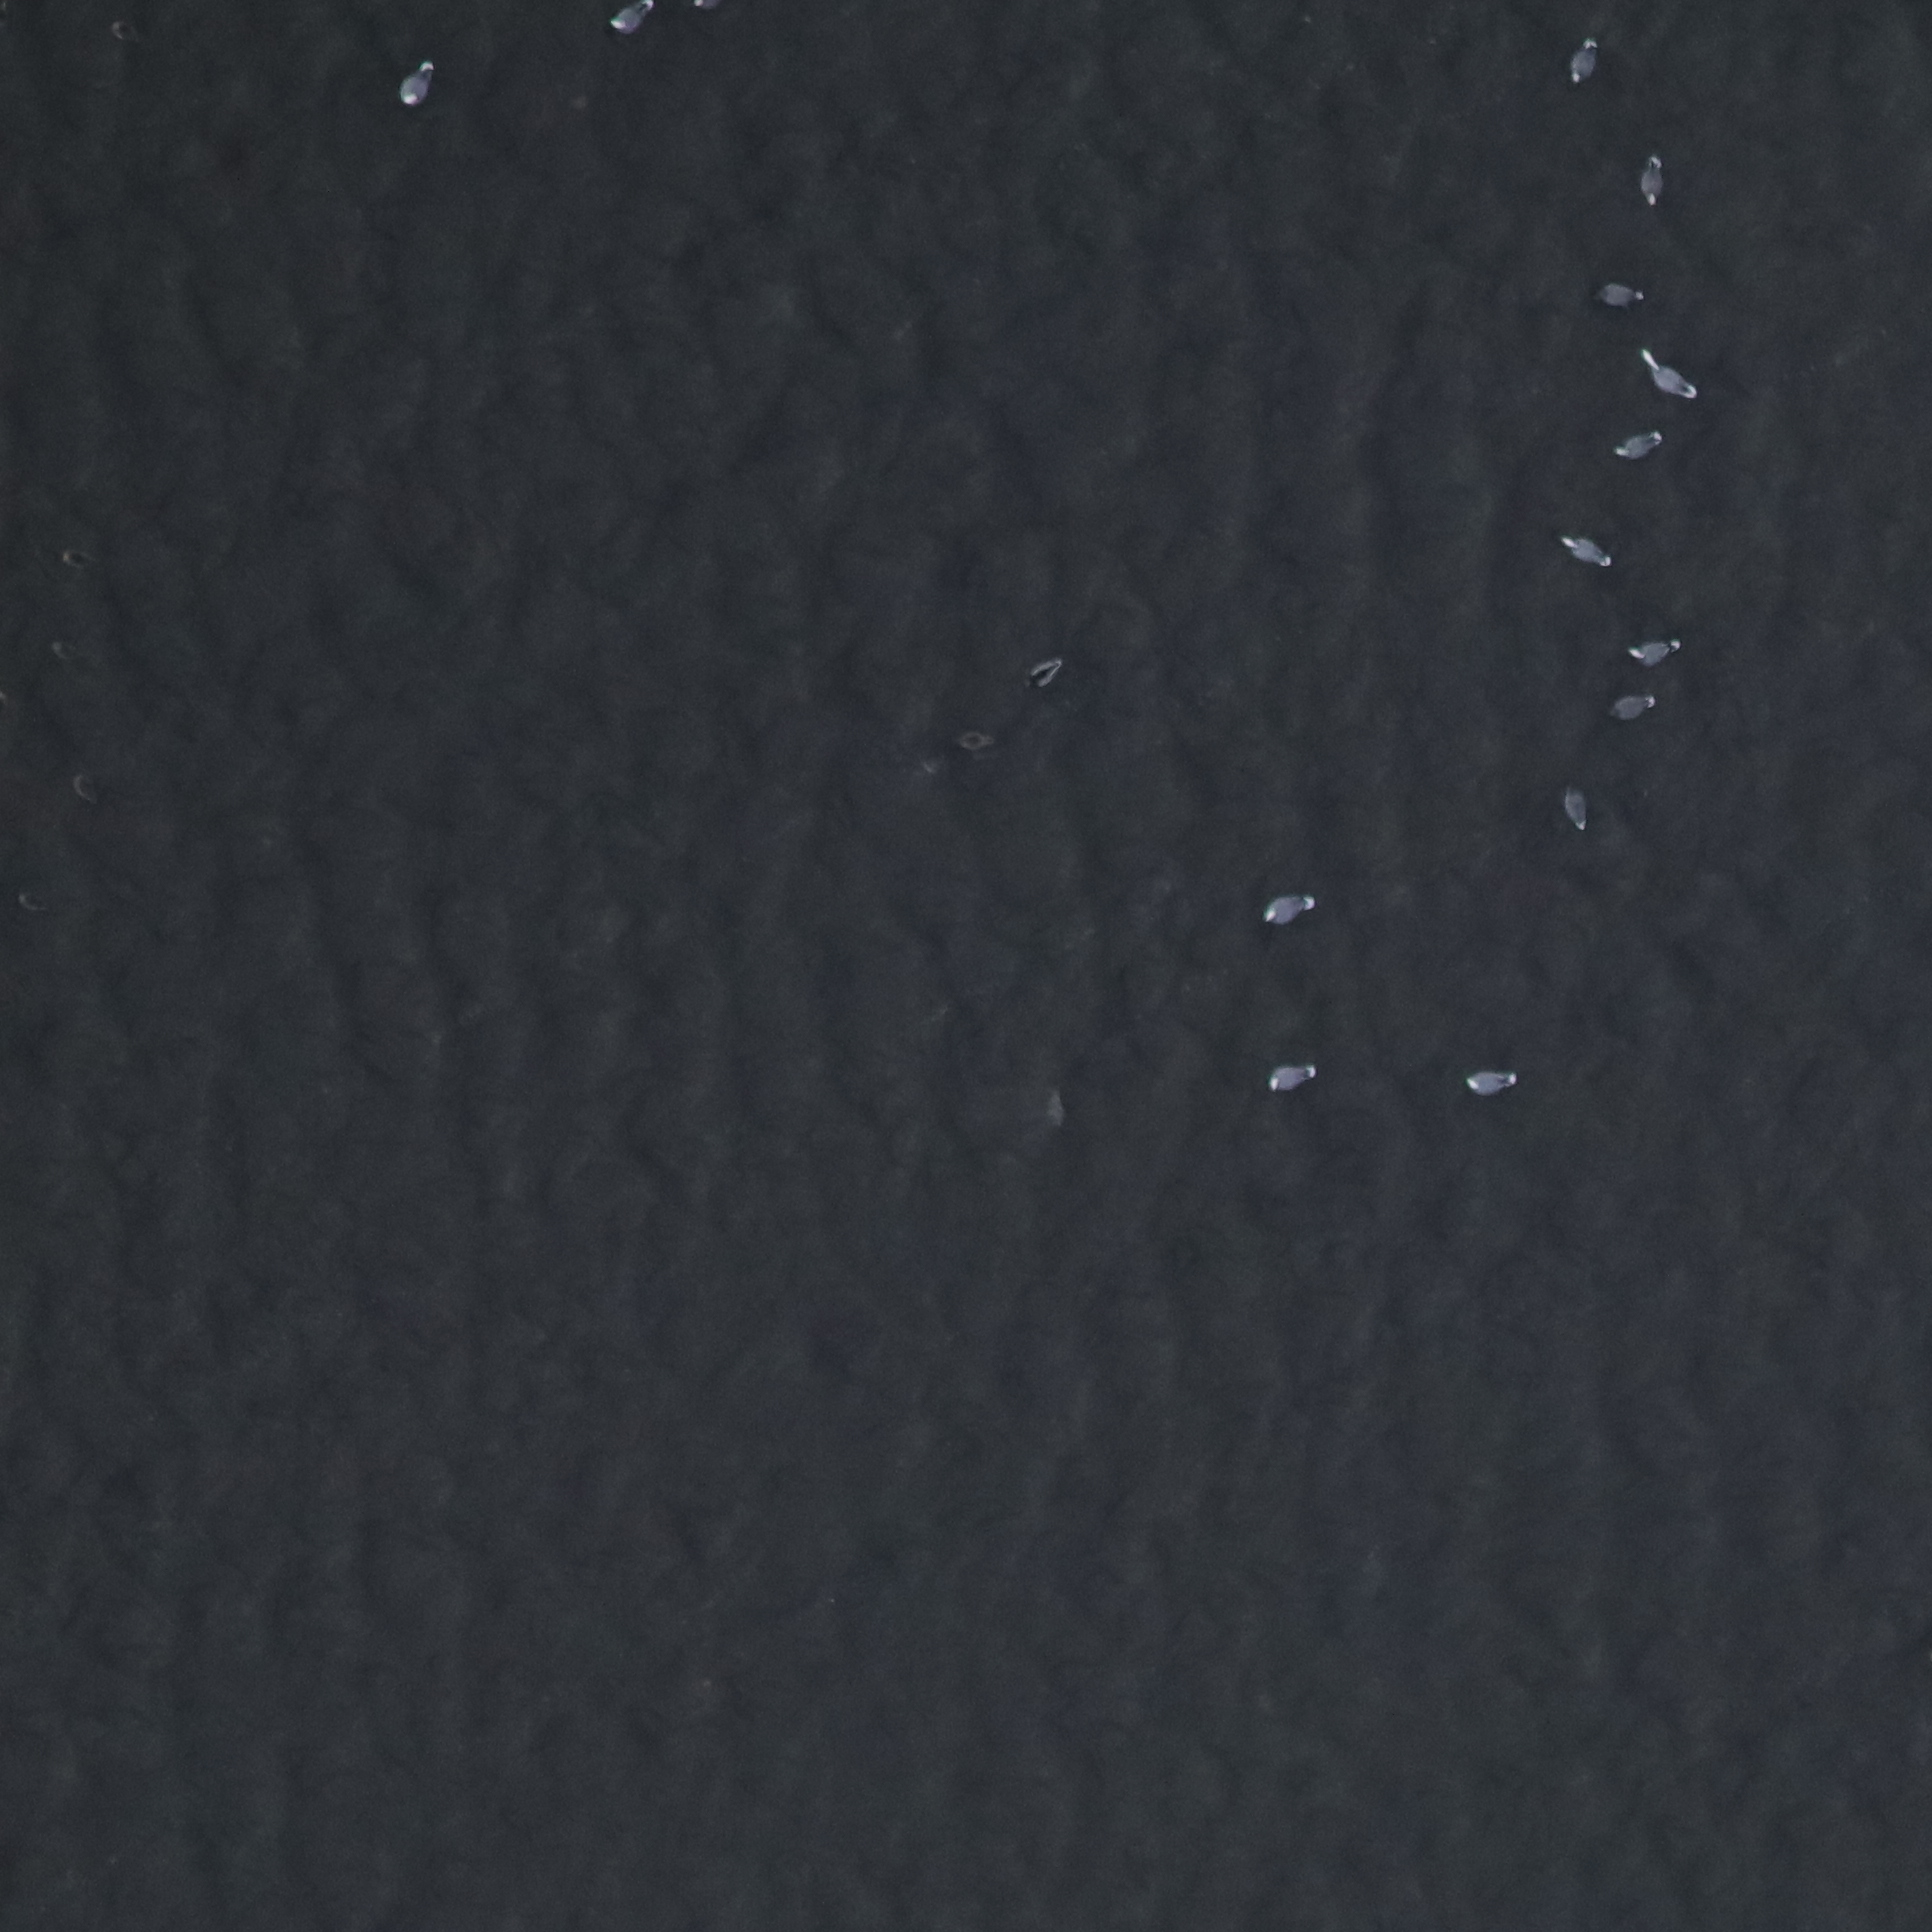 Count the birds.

22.